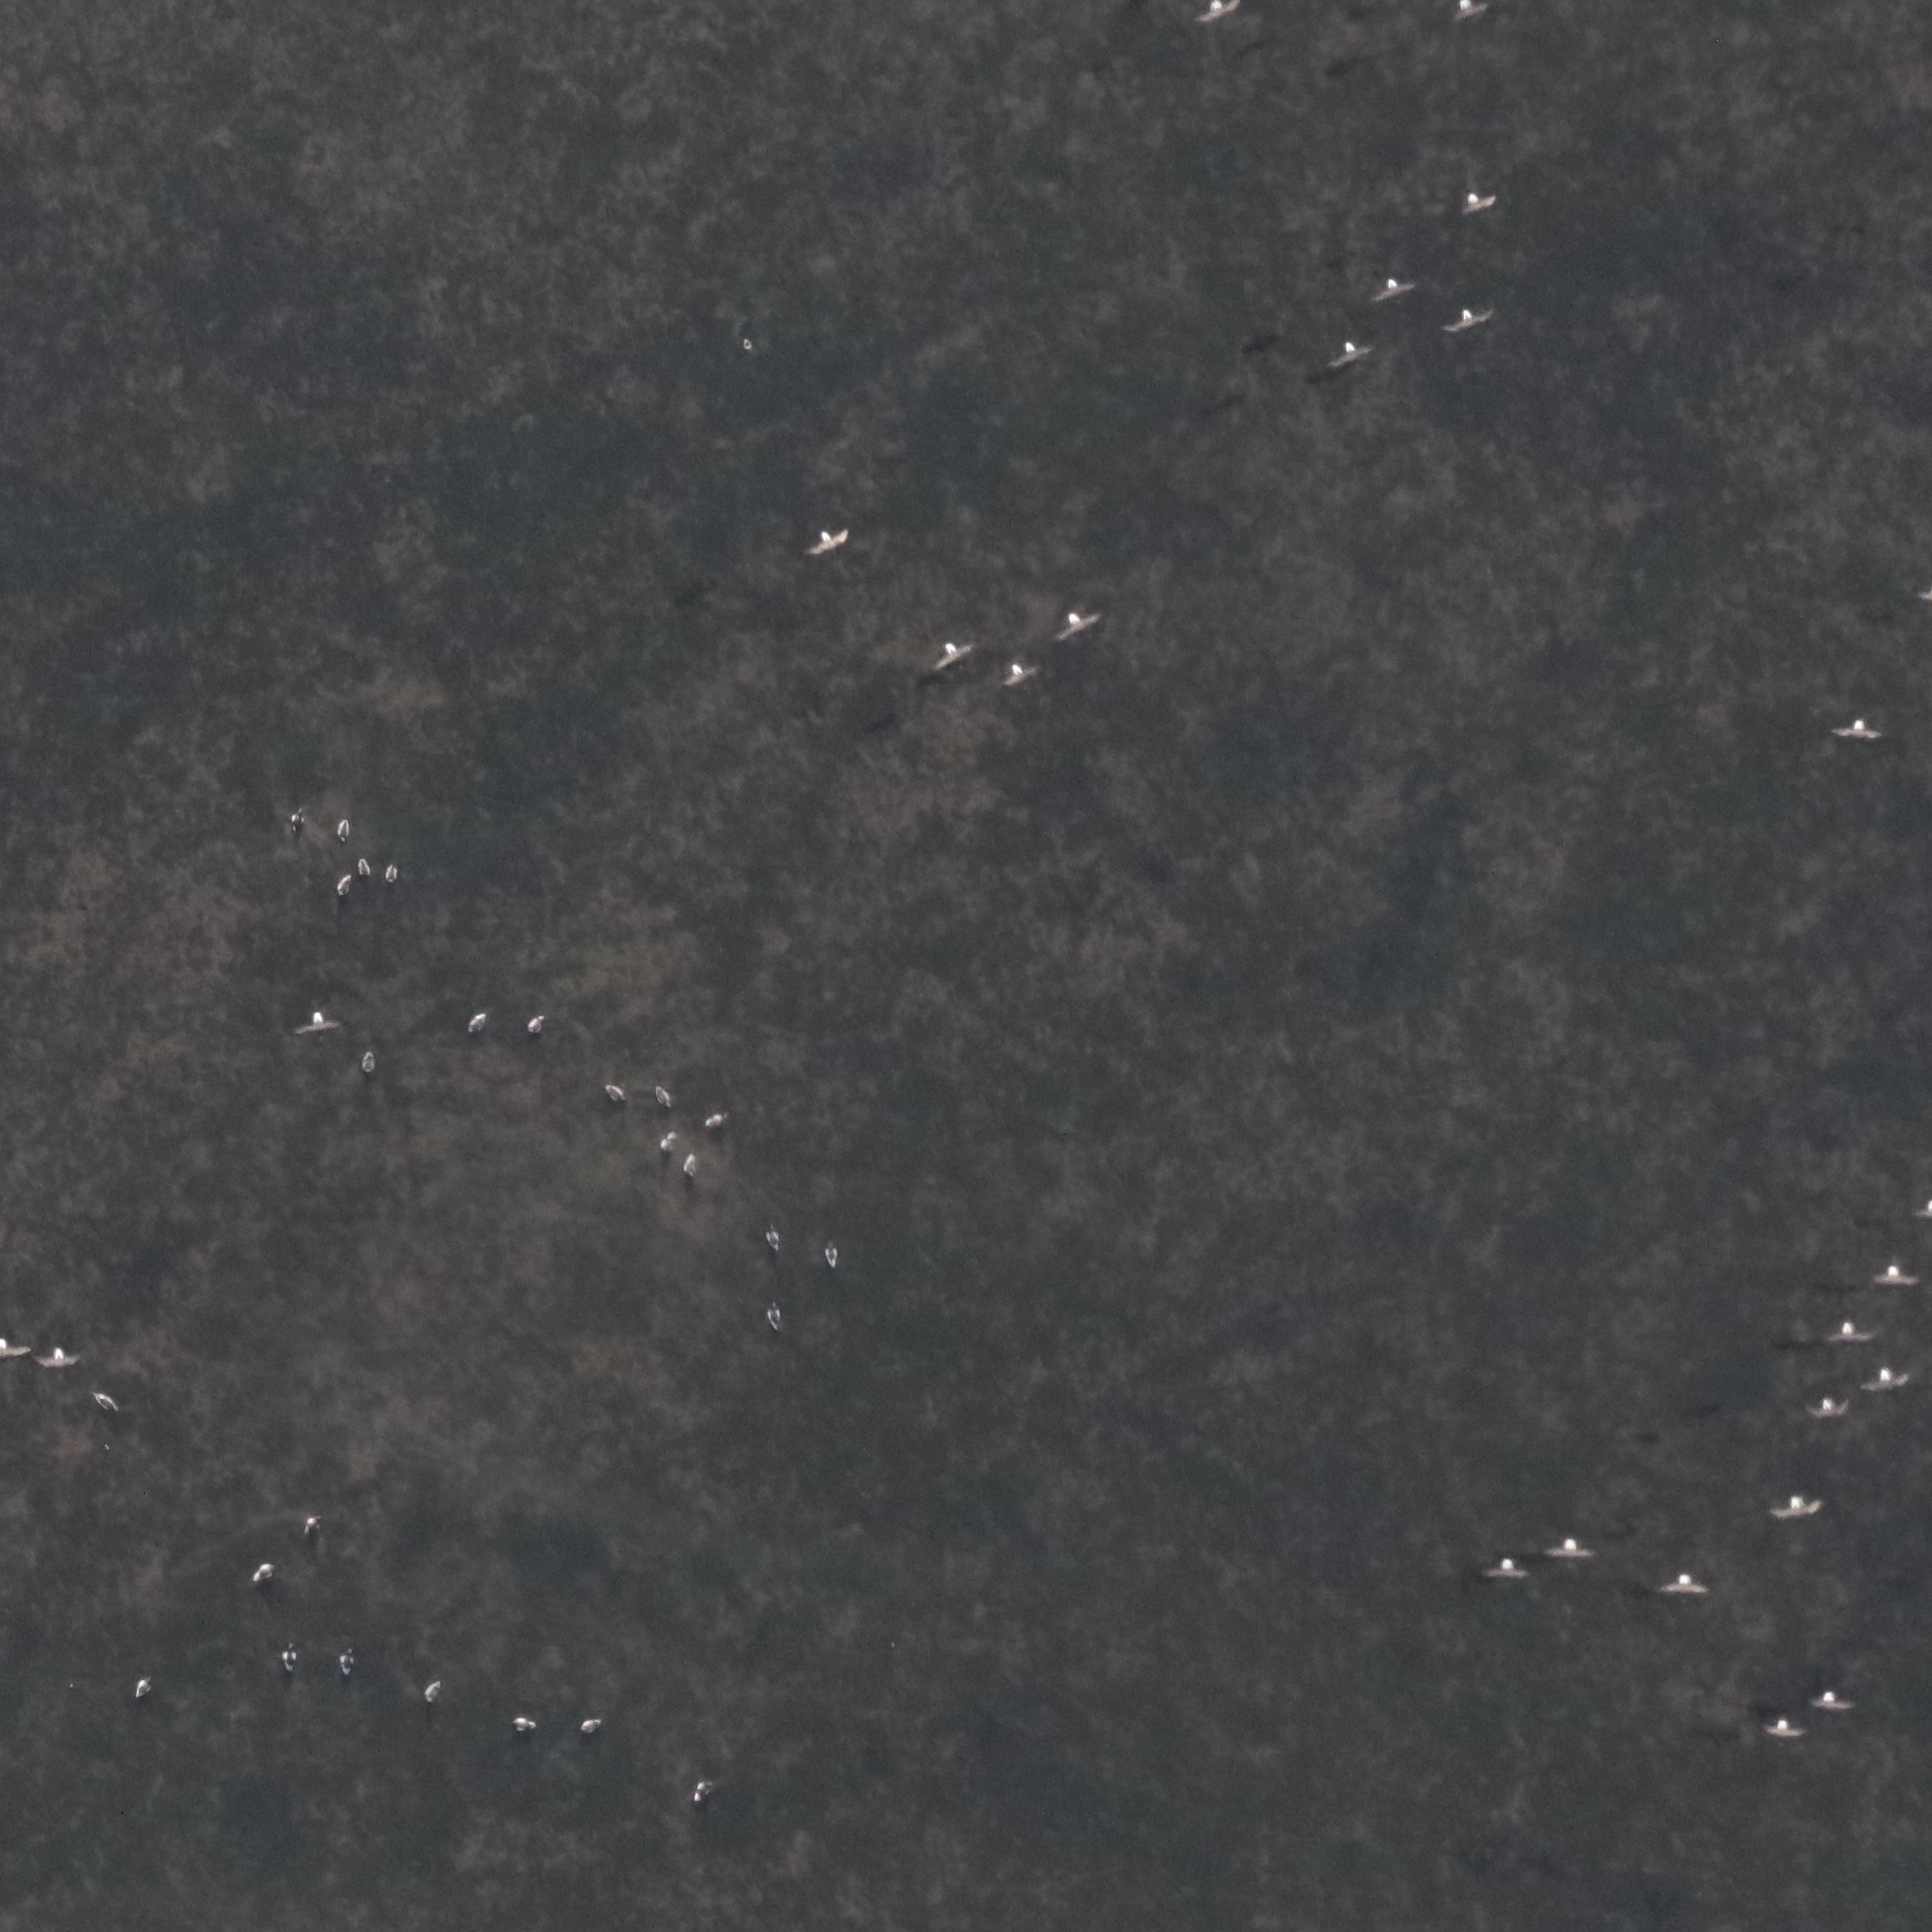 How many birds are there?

49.